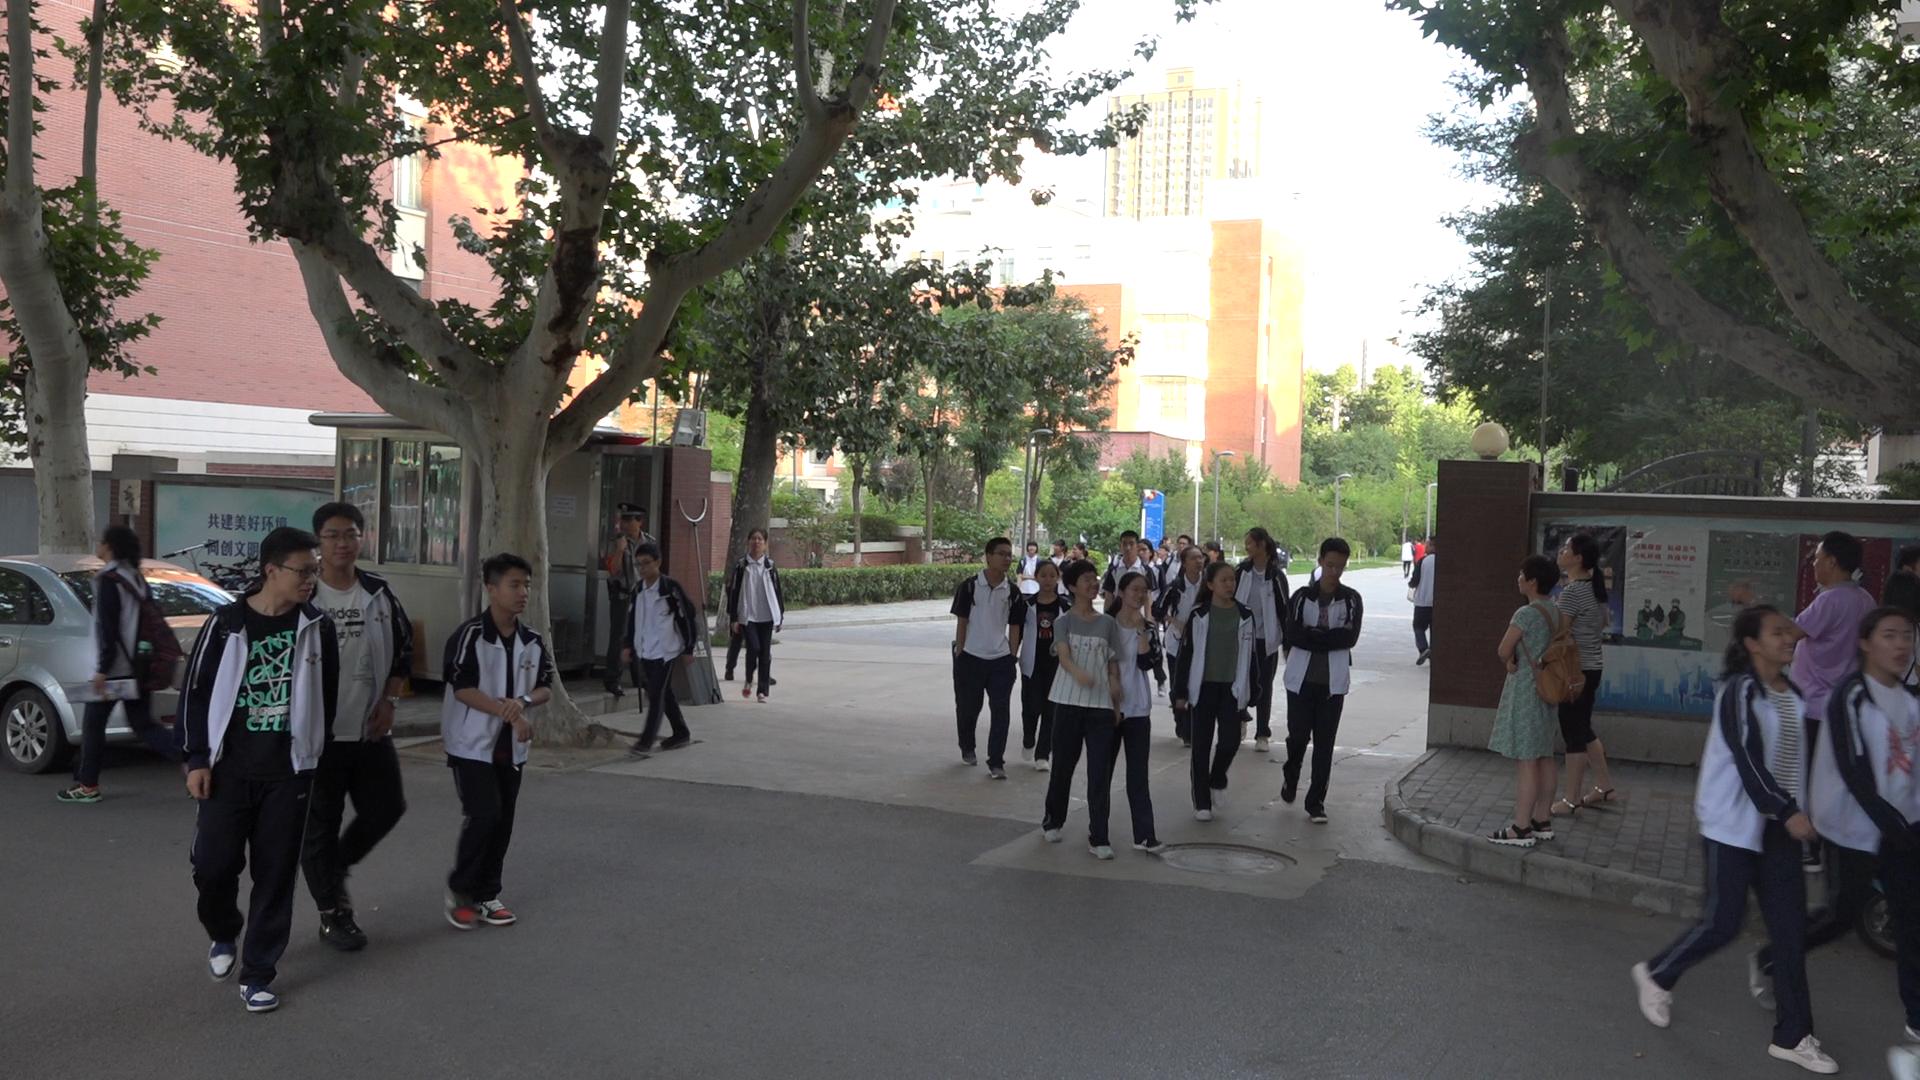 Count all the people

34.